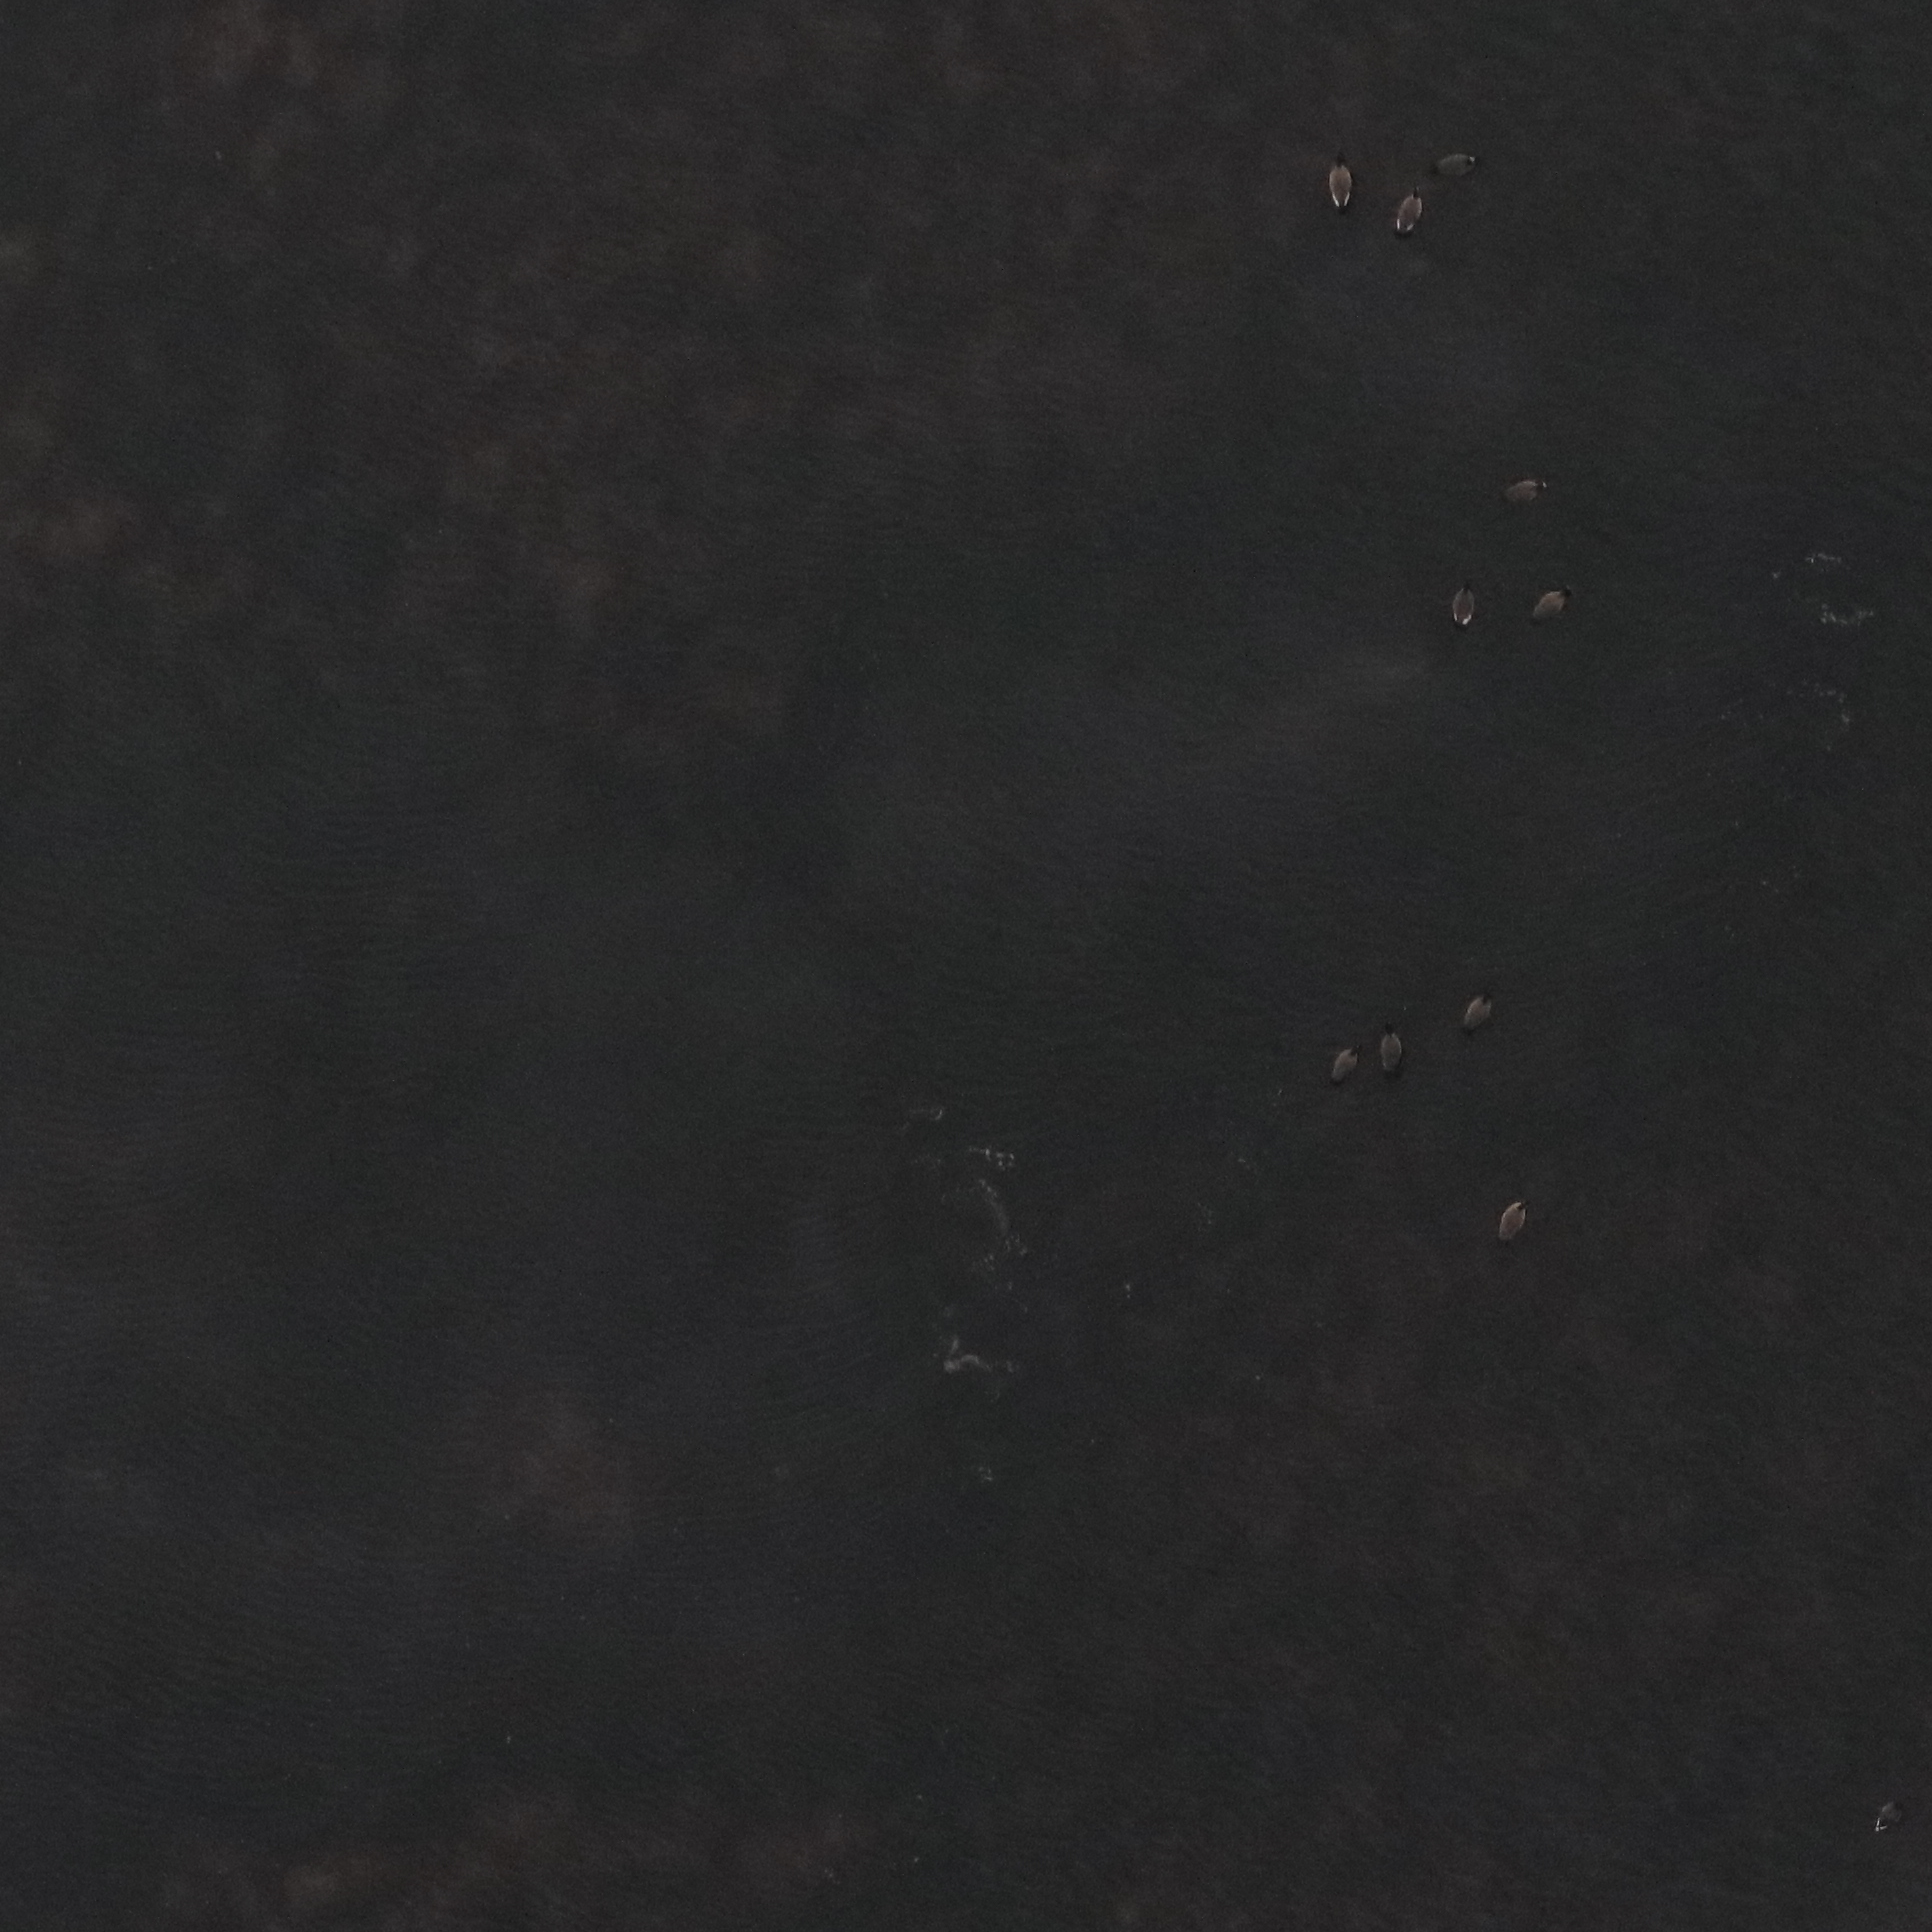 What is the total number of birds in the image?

11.